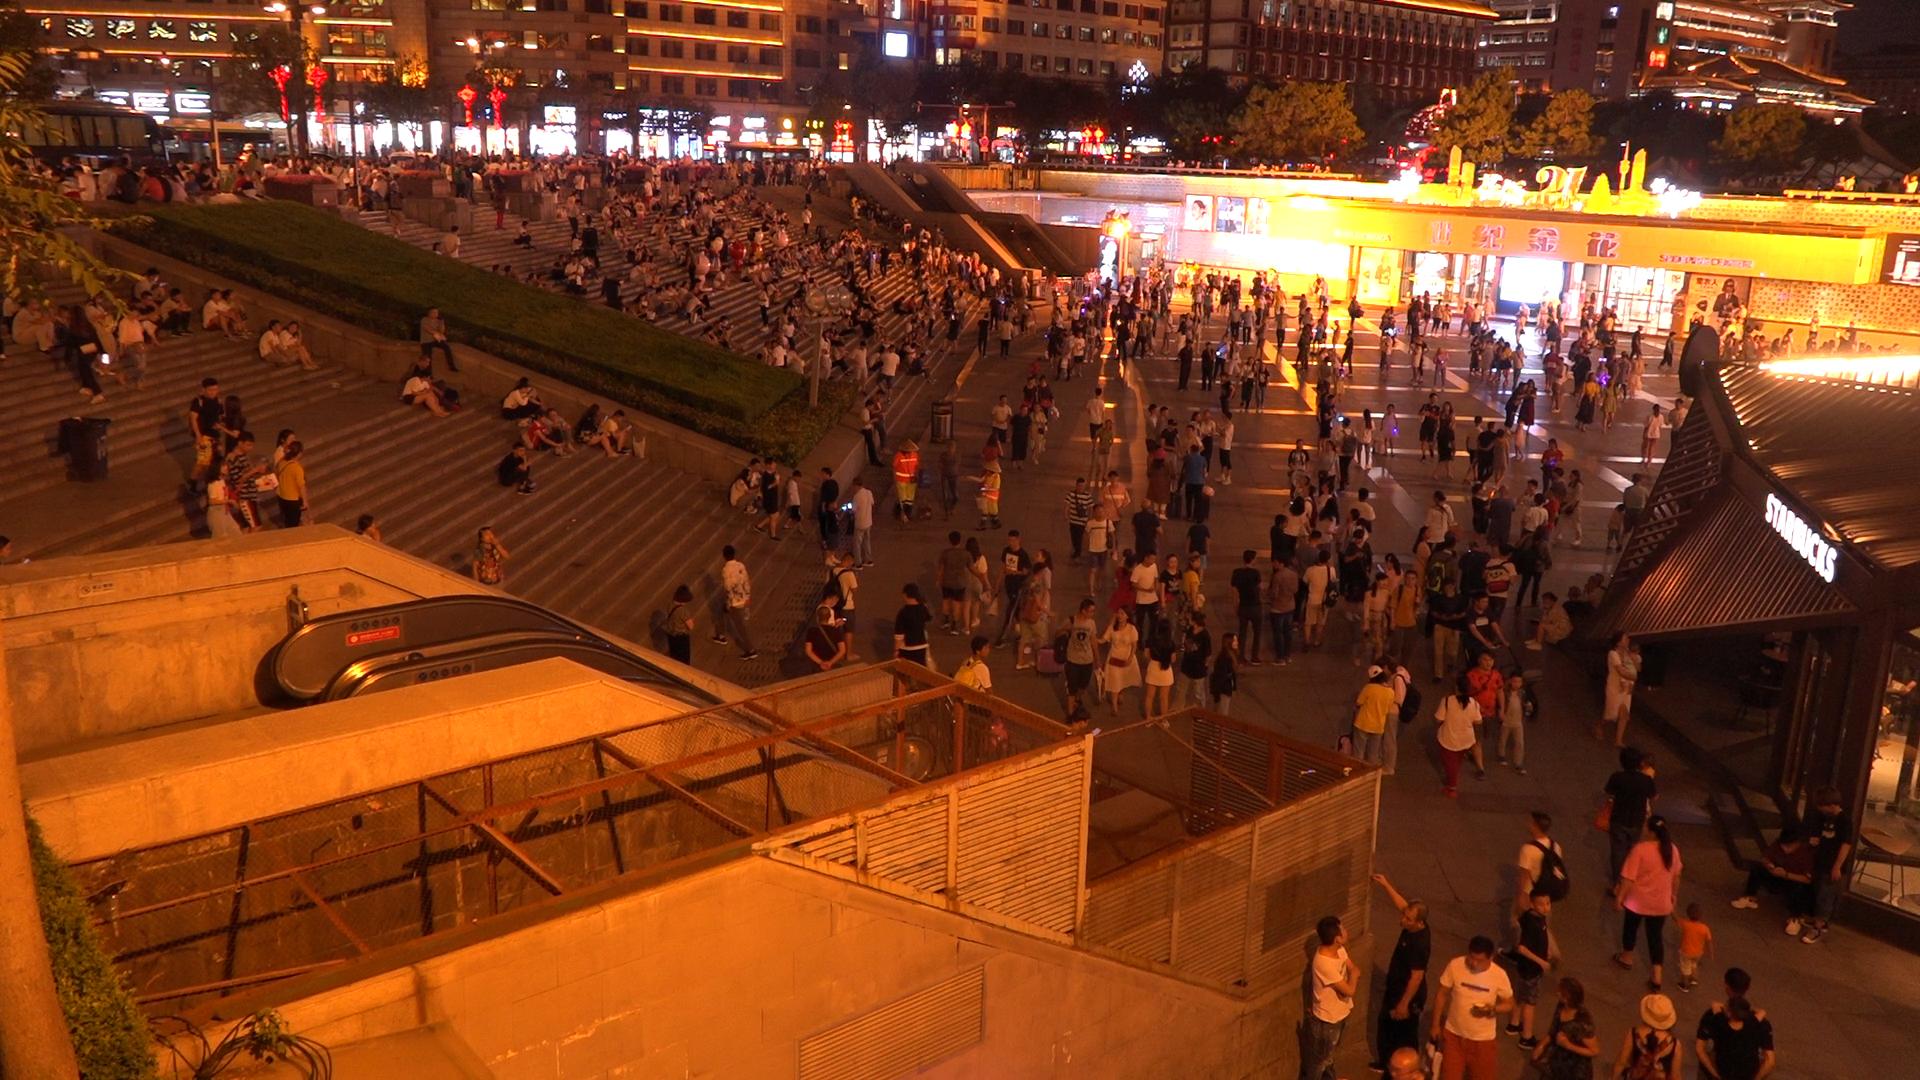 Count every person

597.